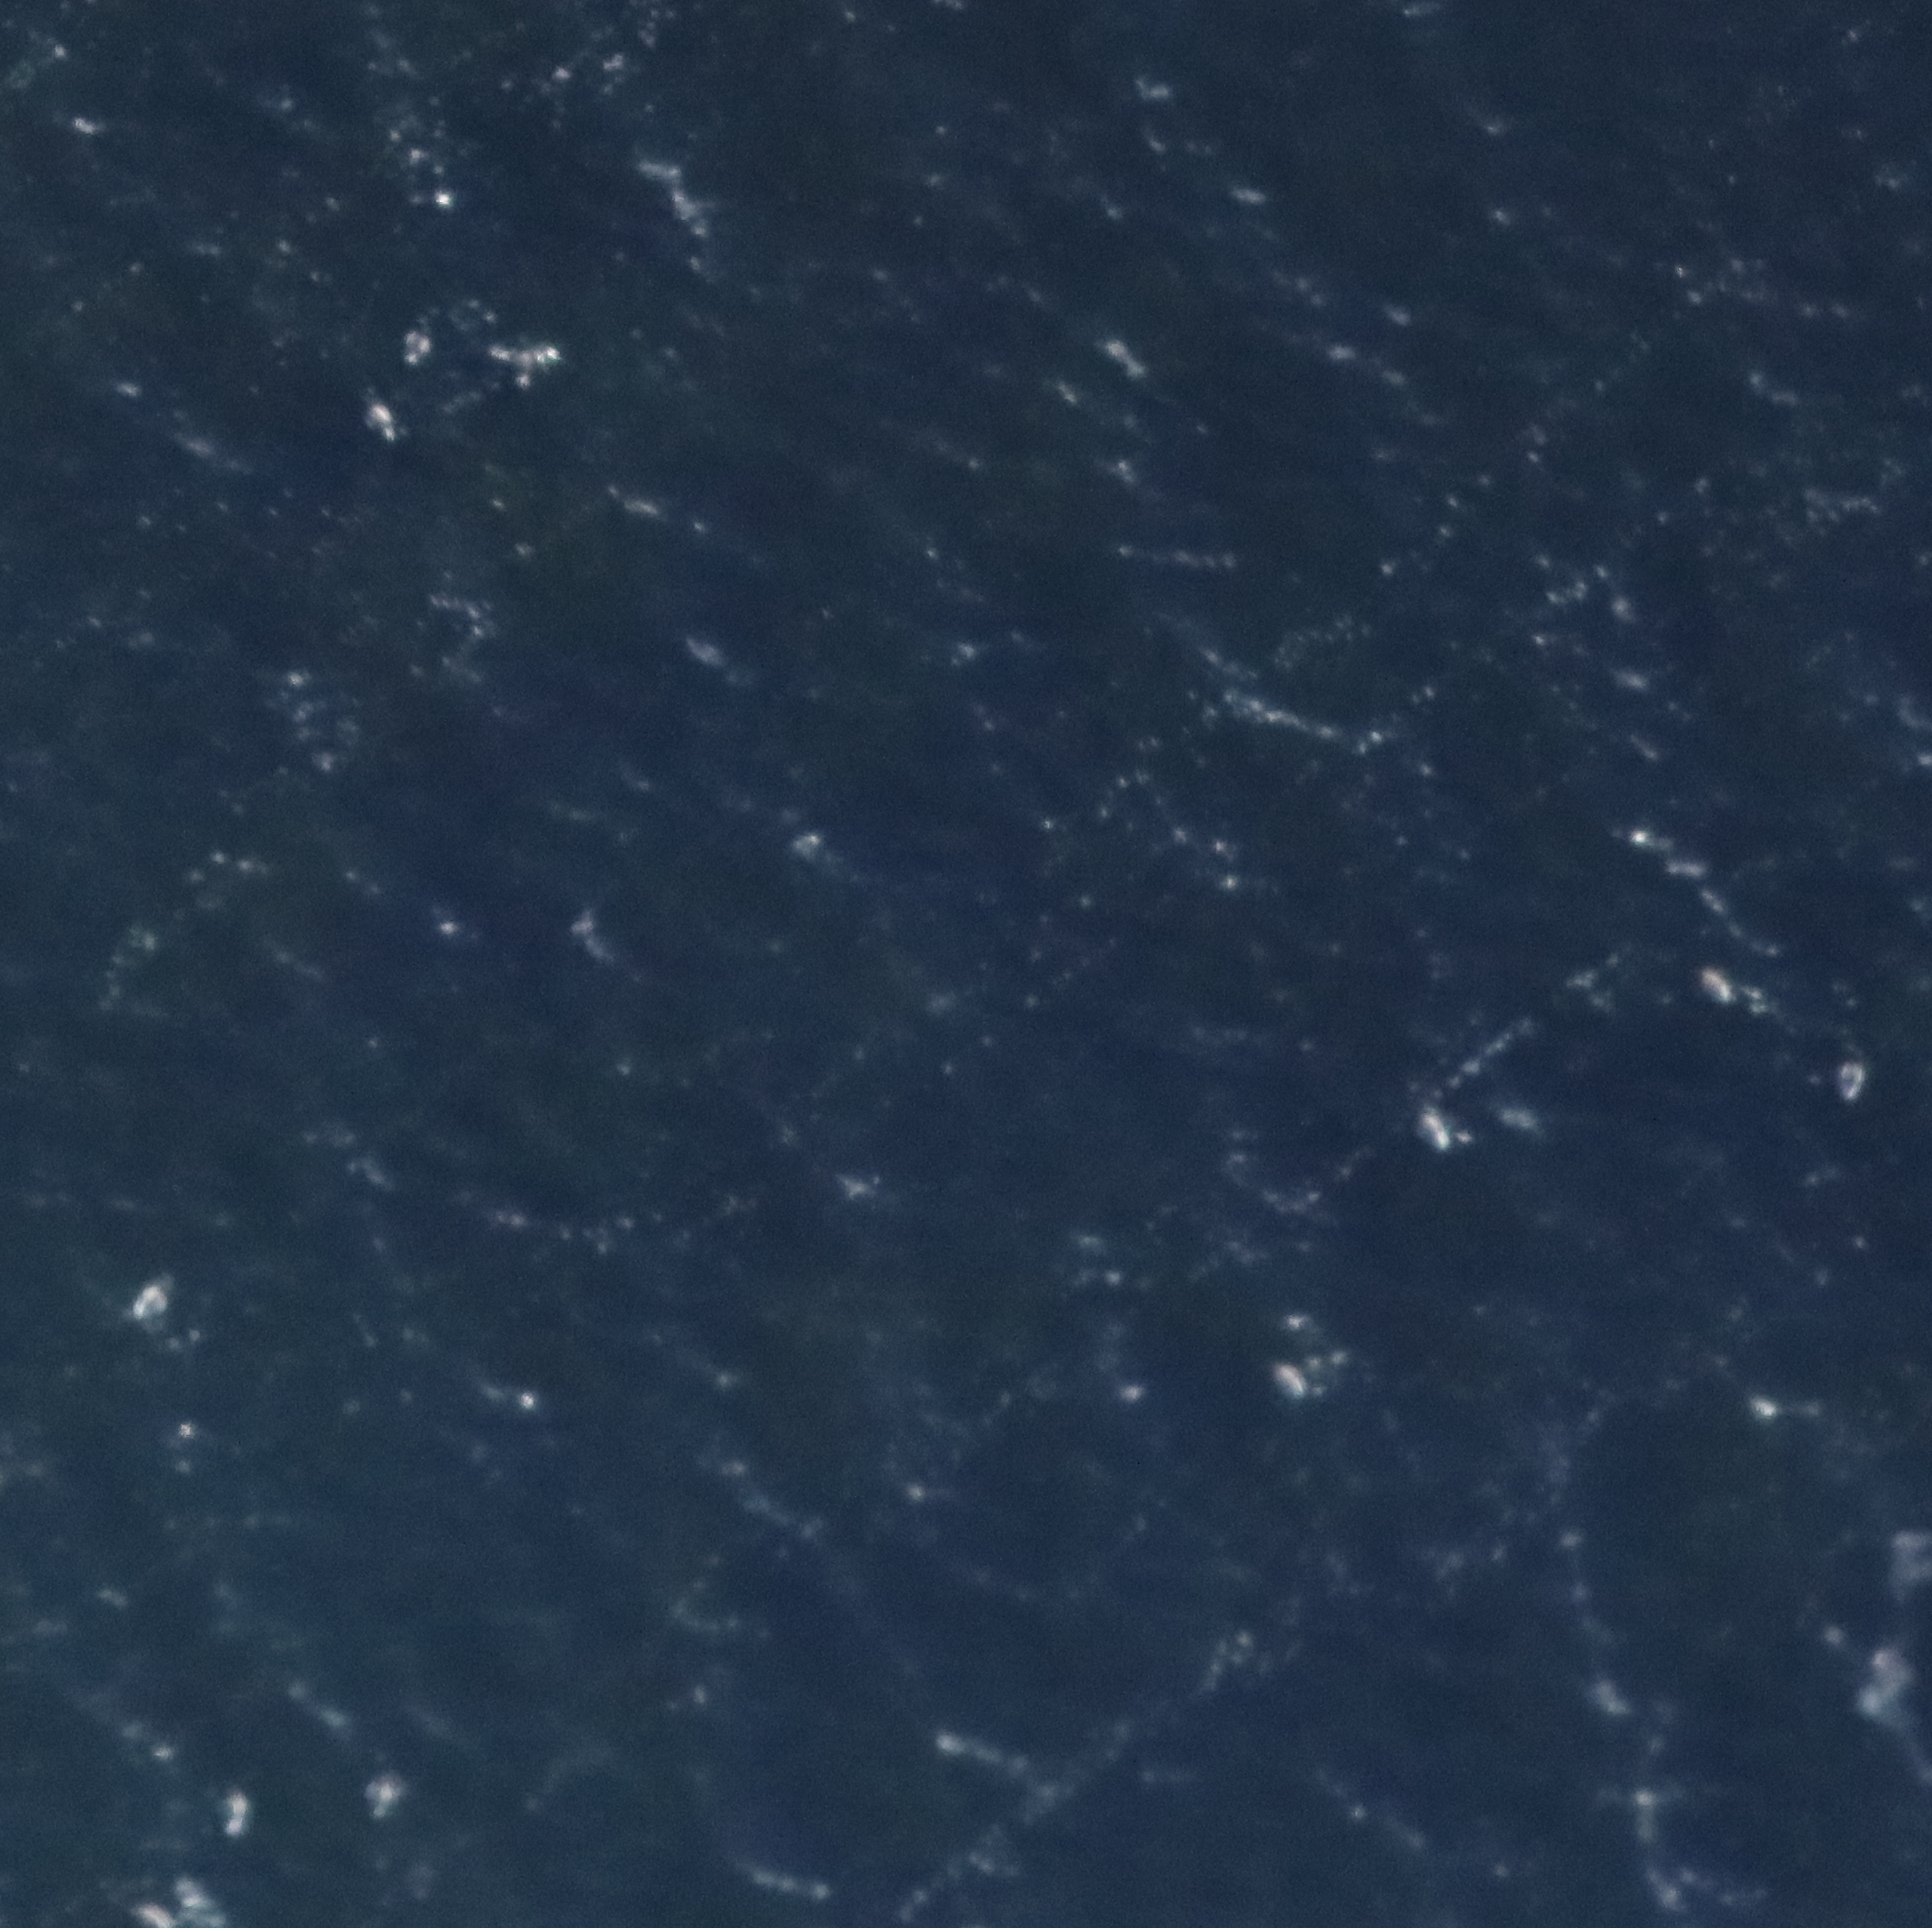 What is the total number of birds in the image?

10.